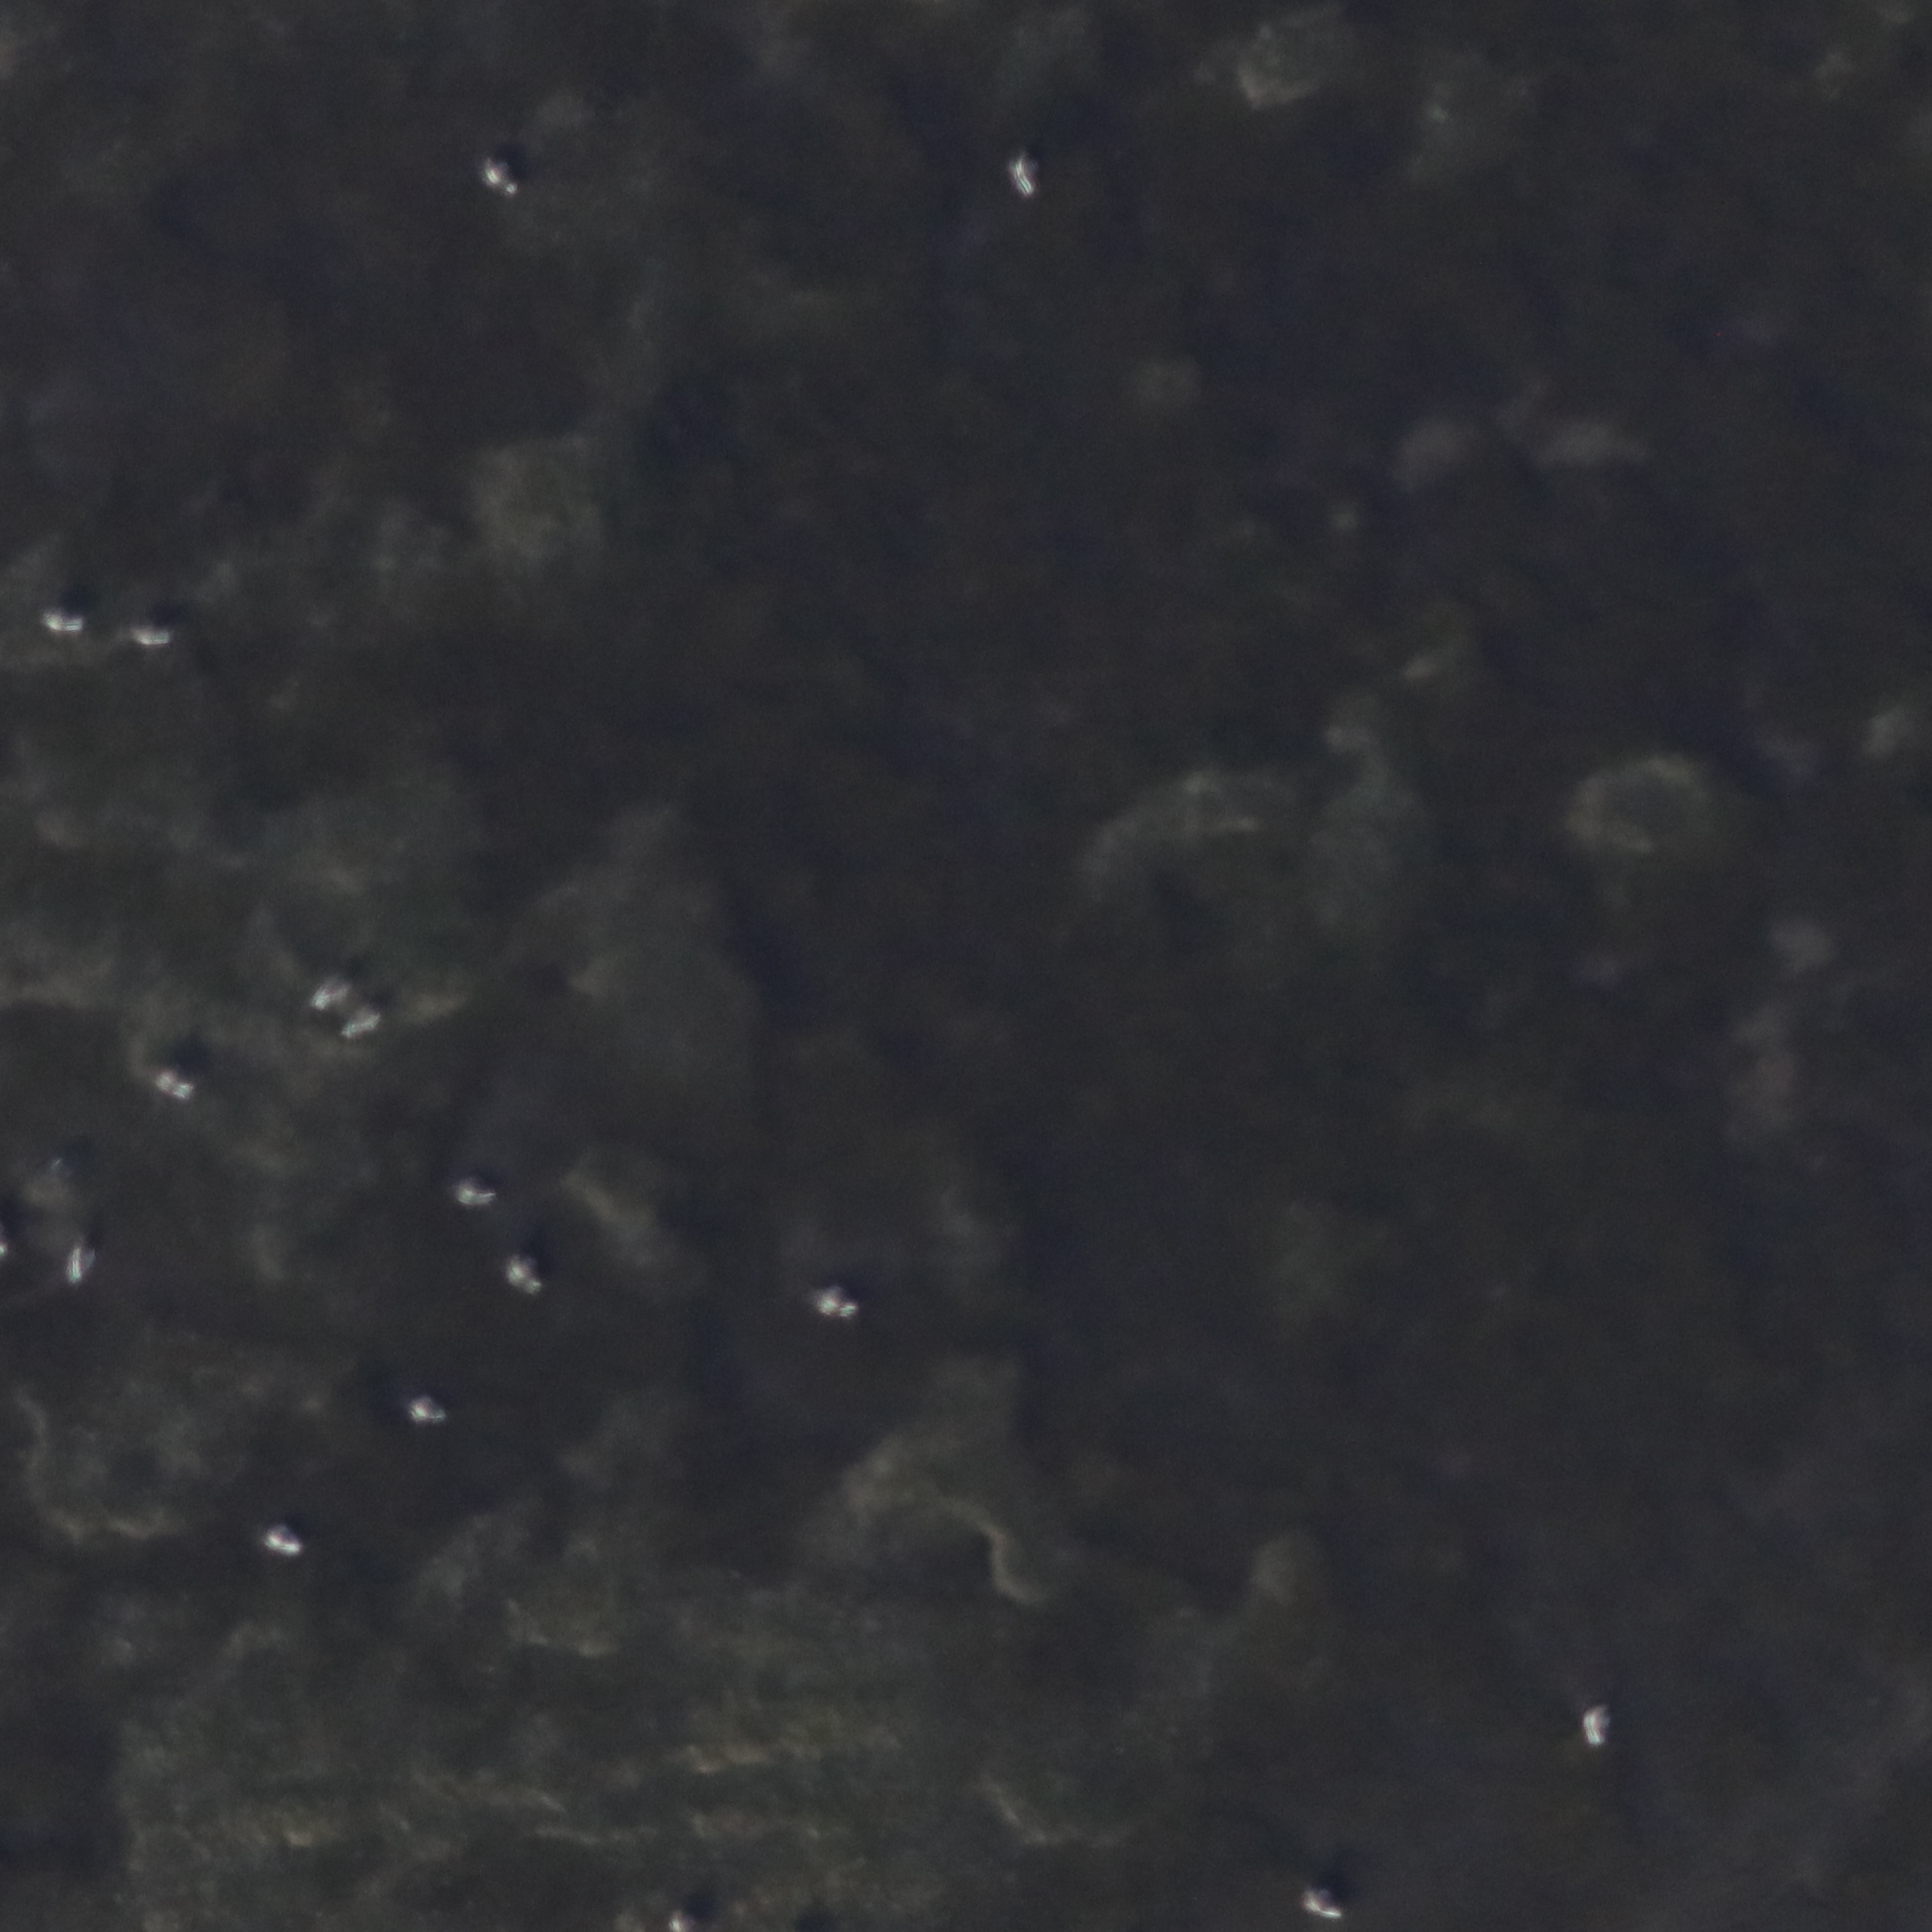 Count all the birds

16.